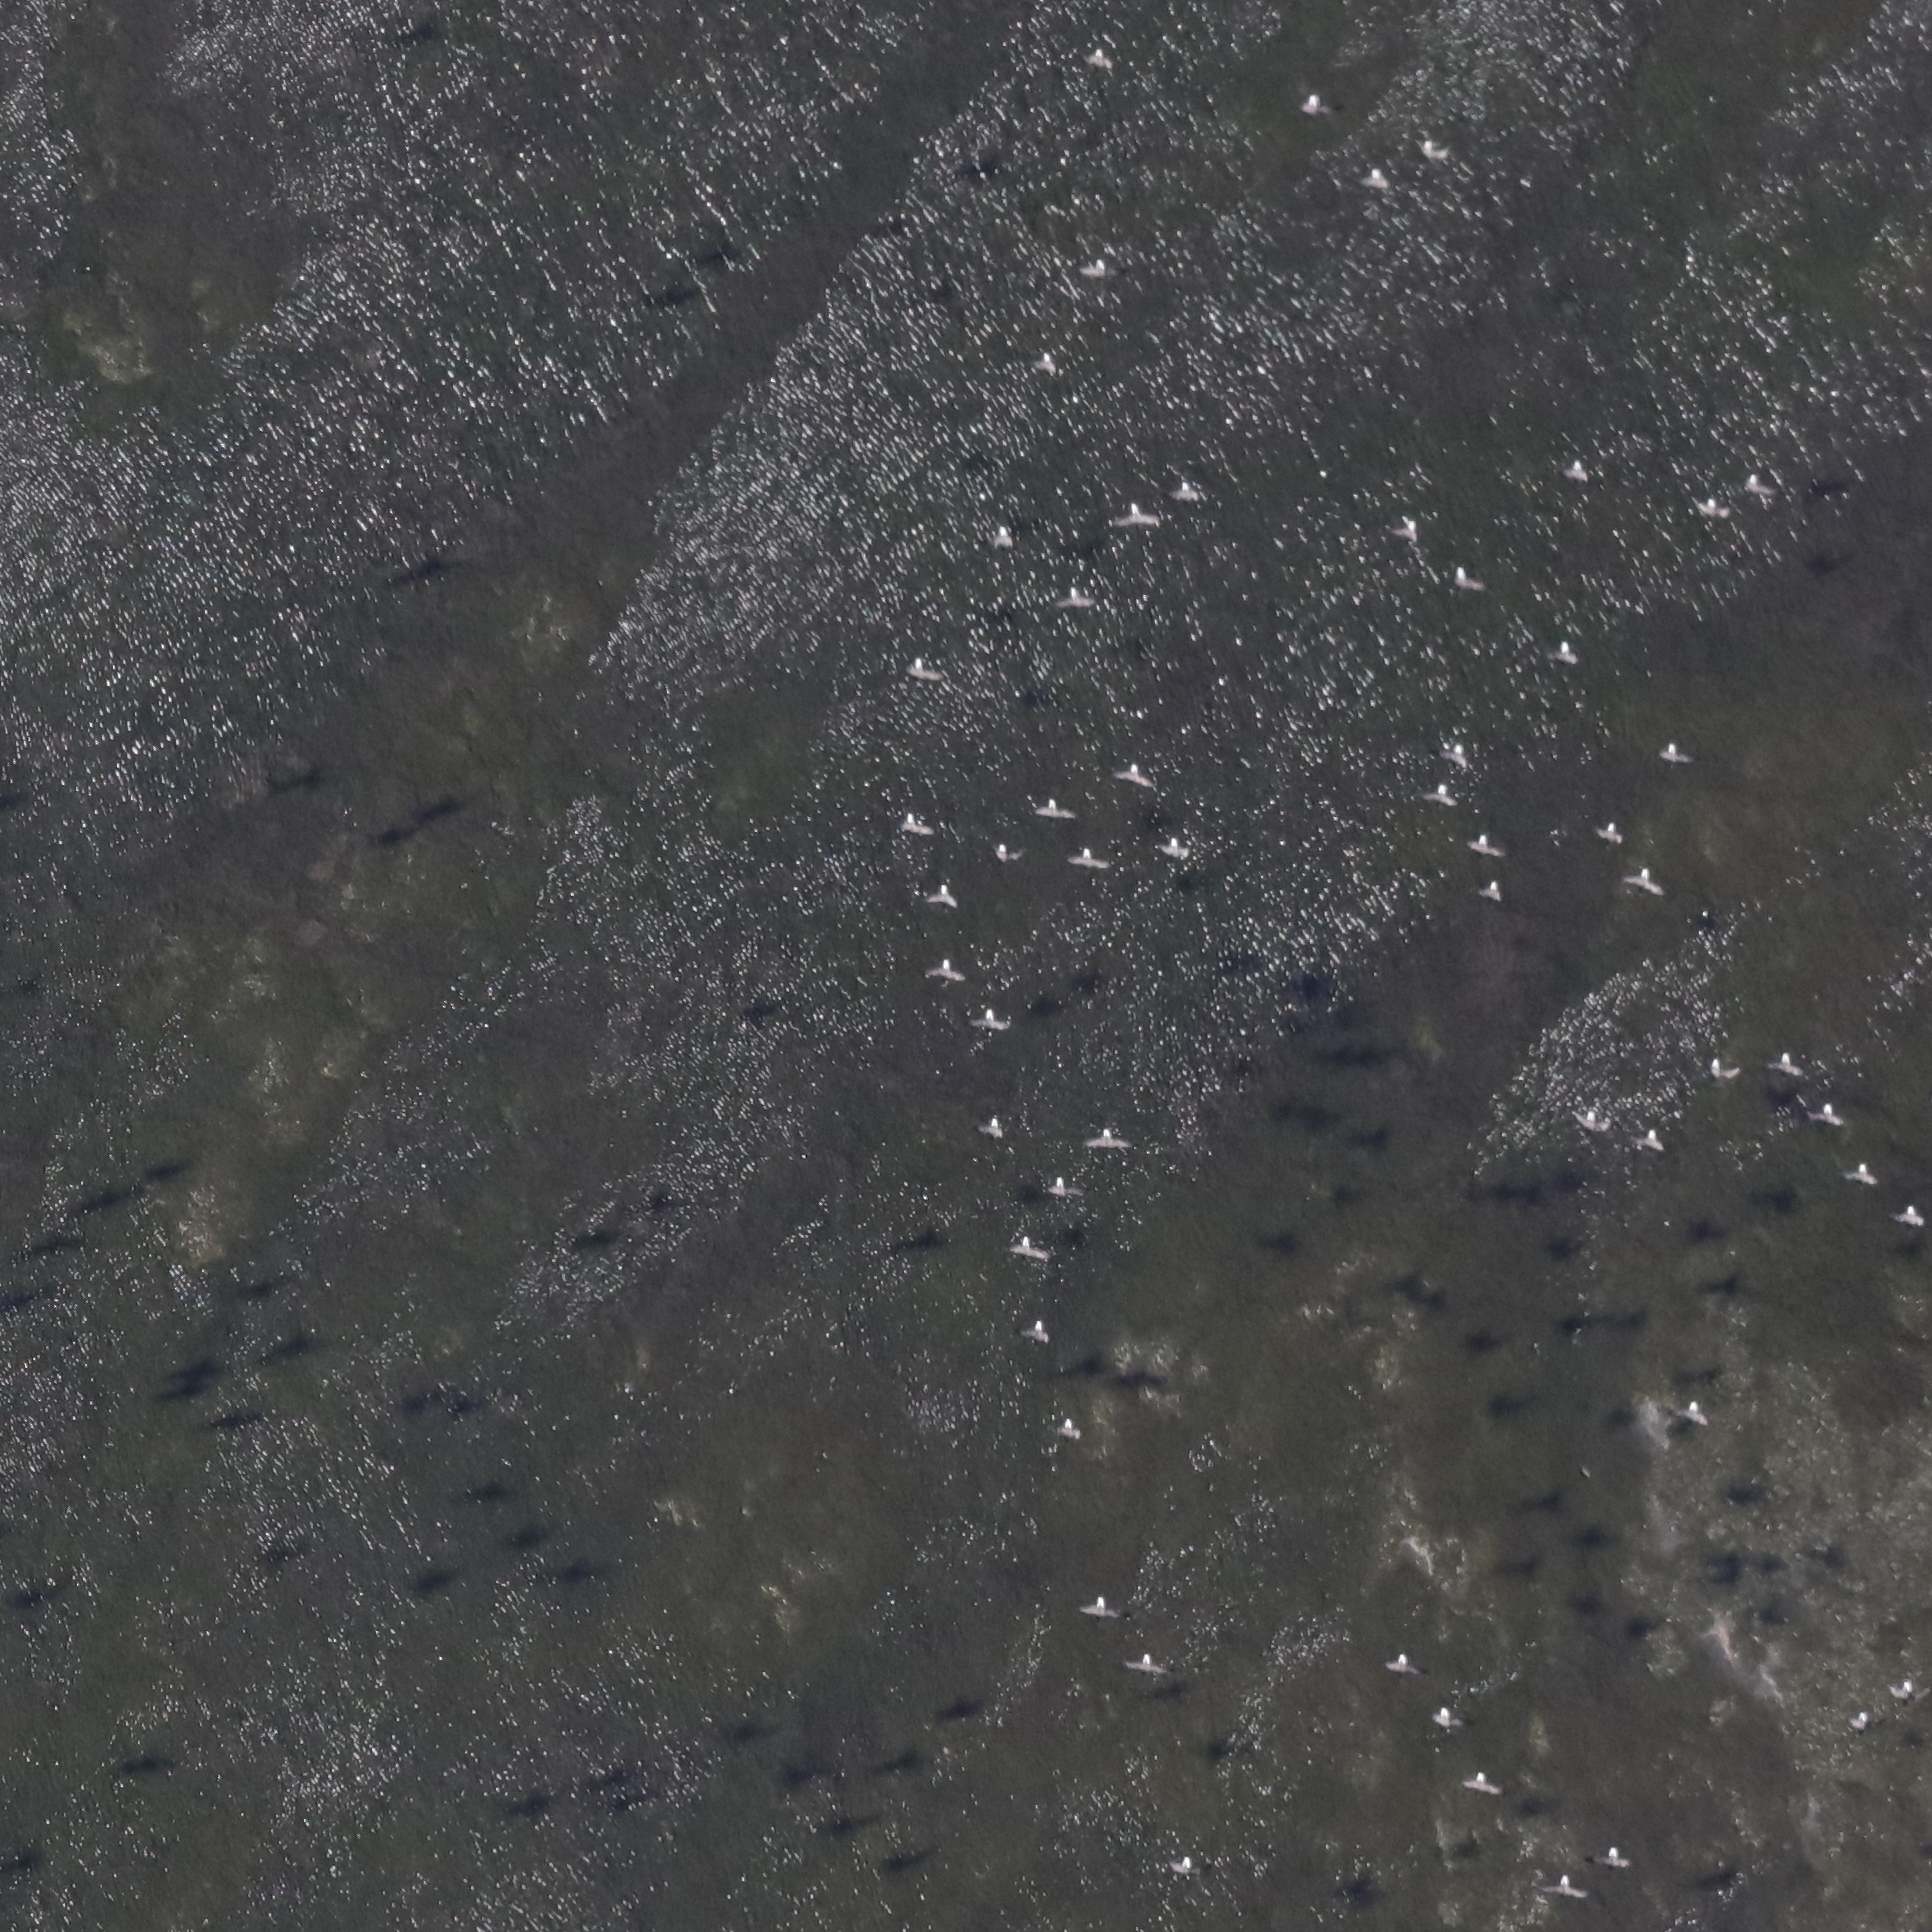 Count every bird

57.